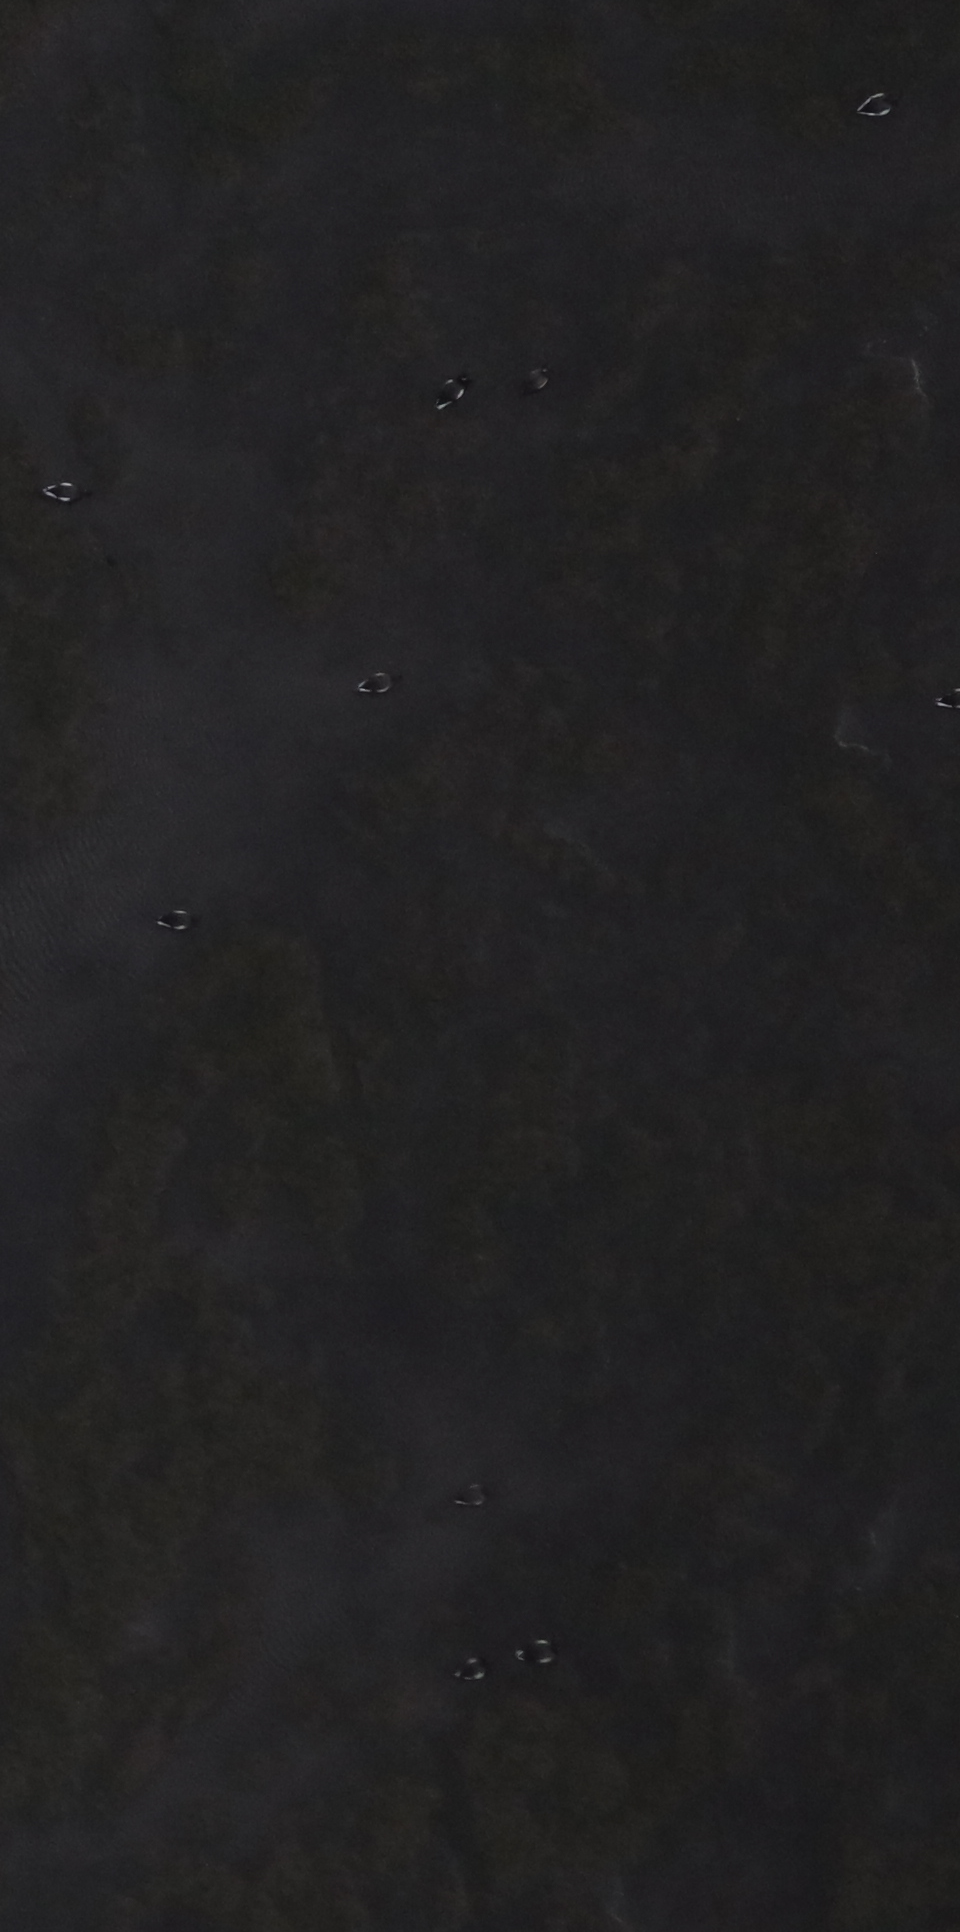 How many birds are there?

10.